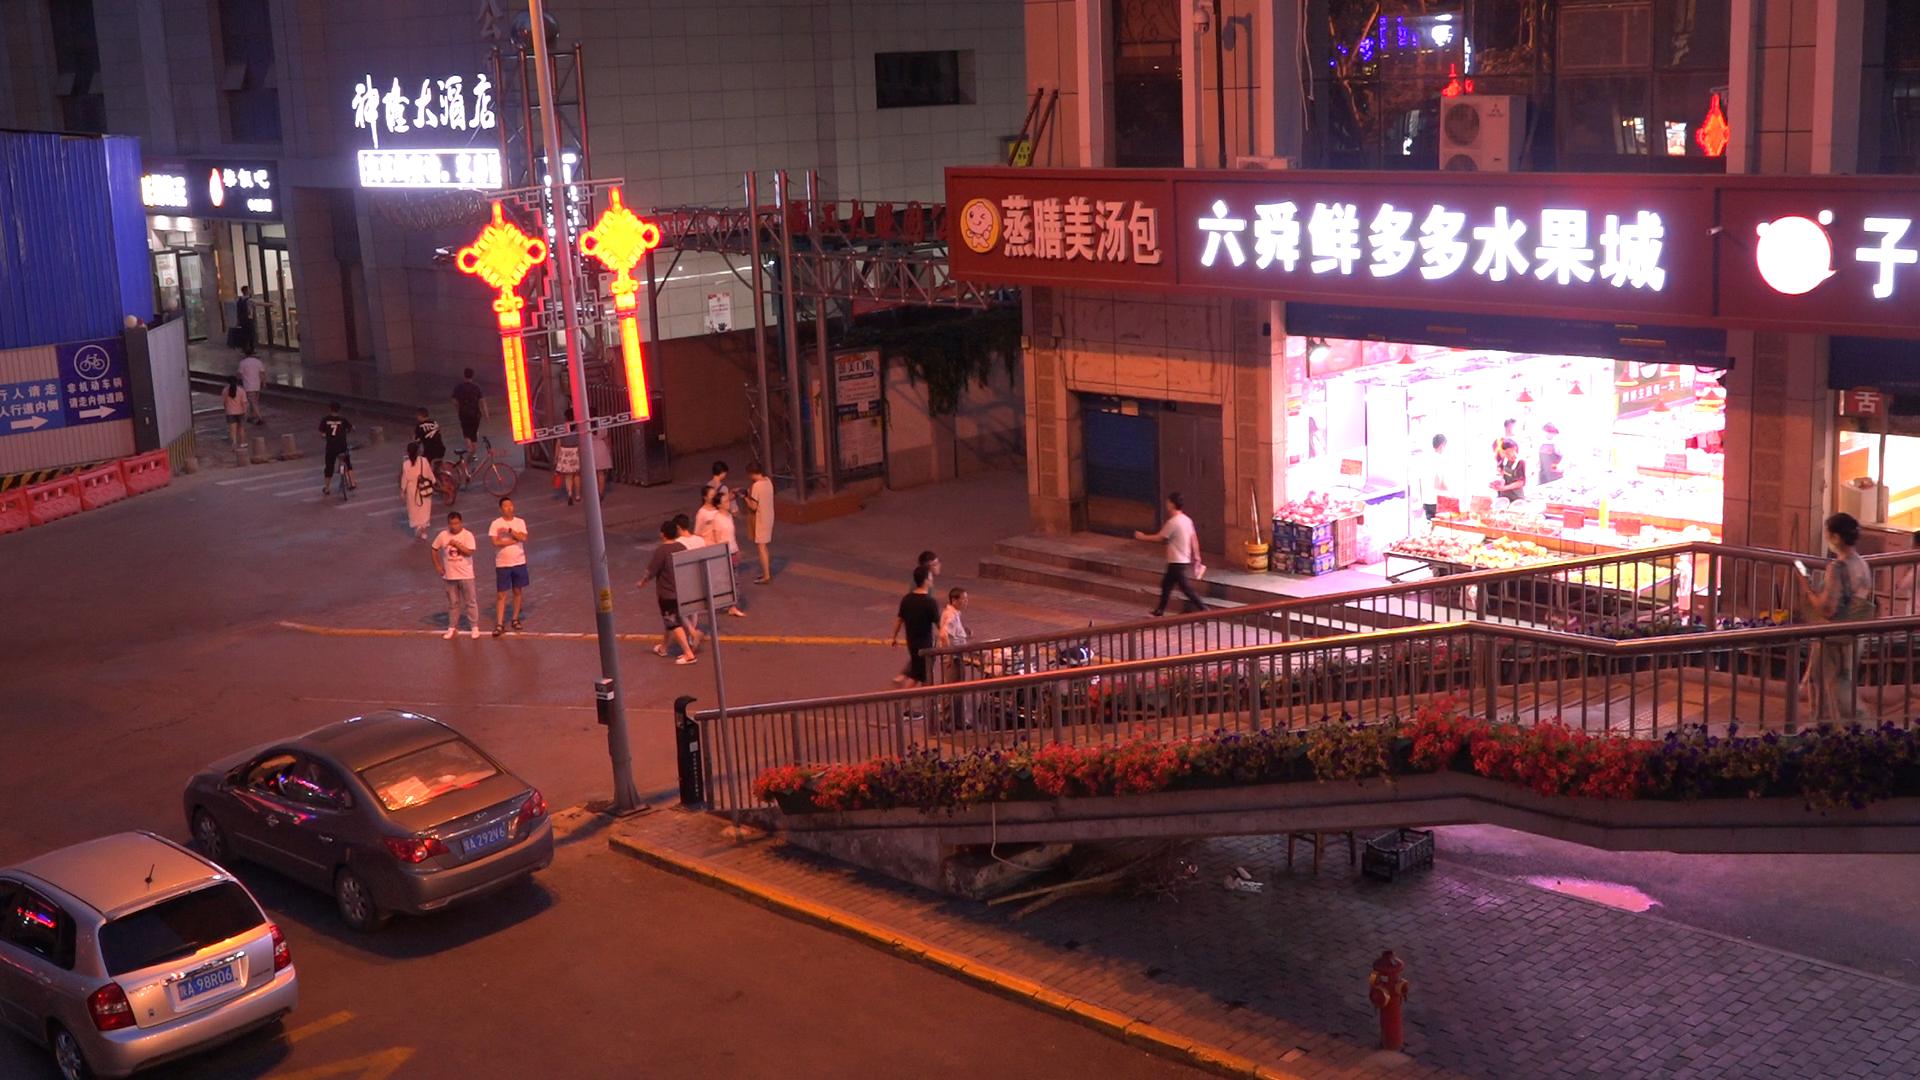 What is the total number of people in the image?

26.